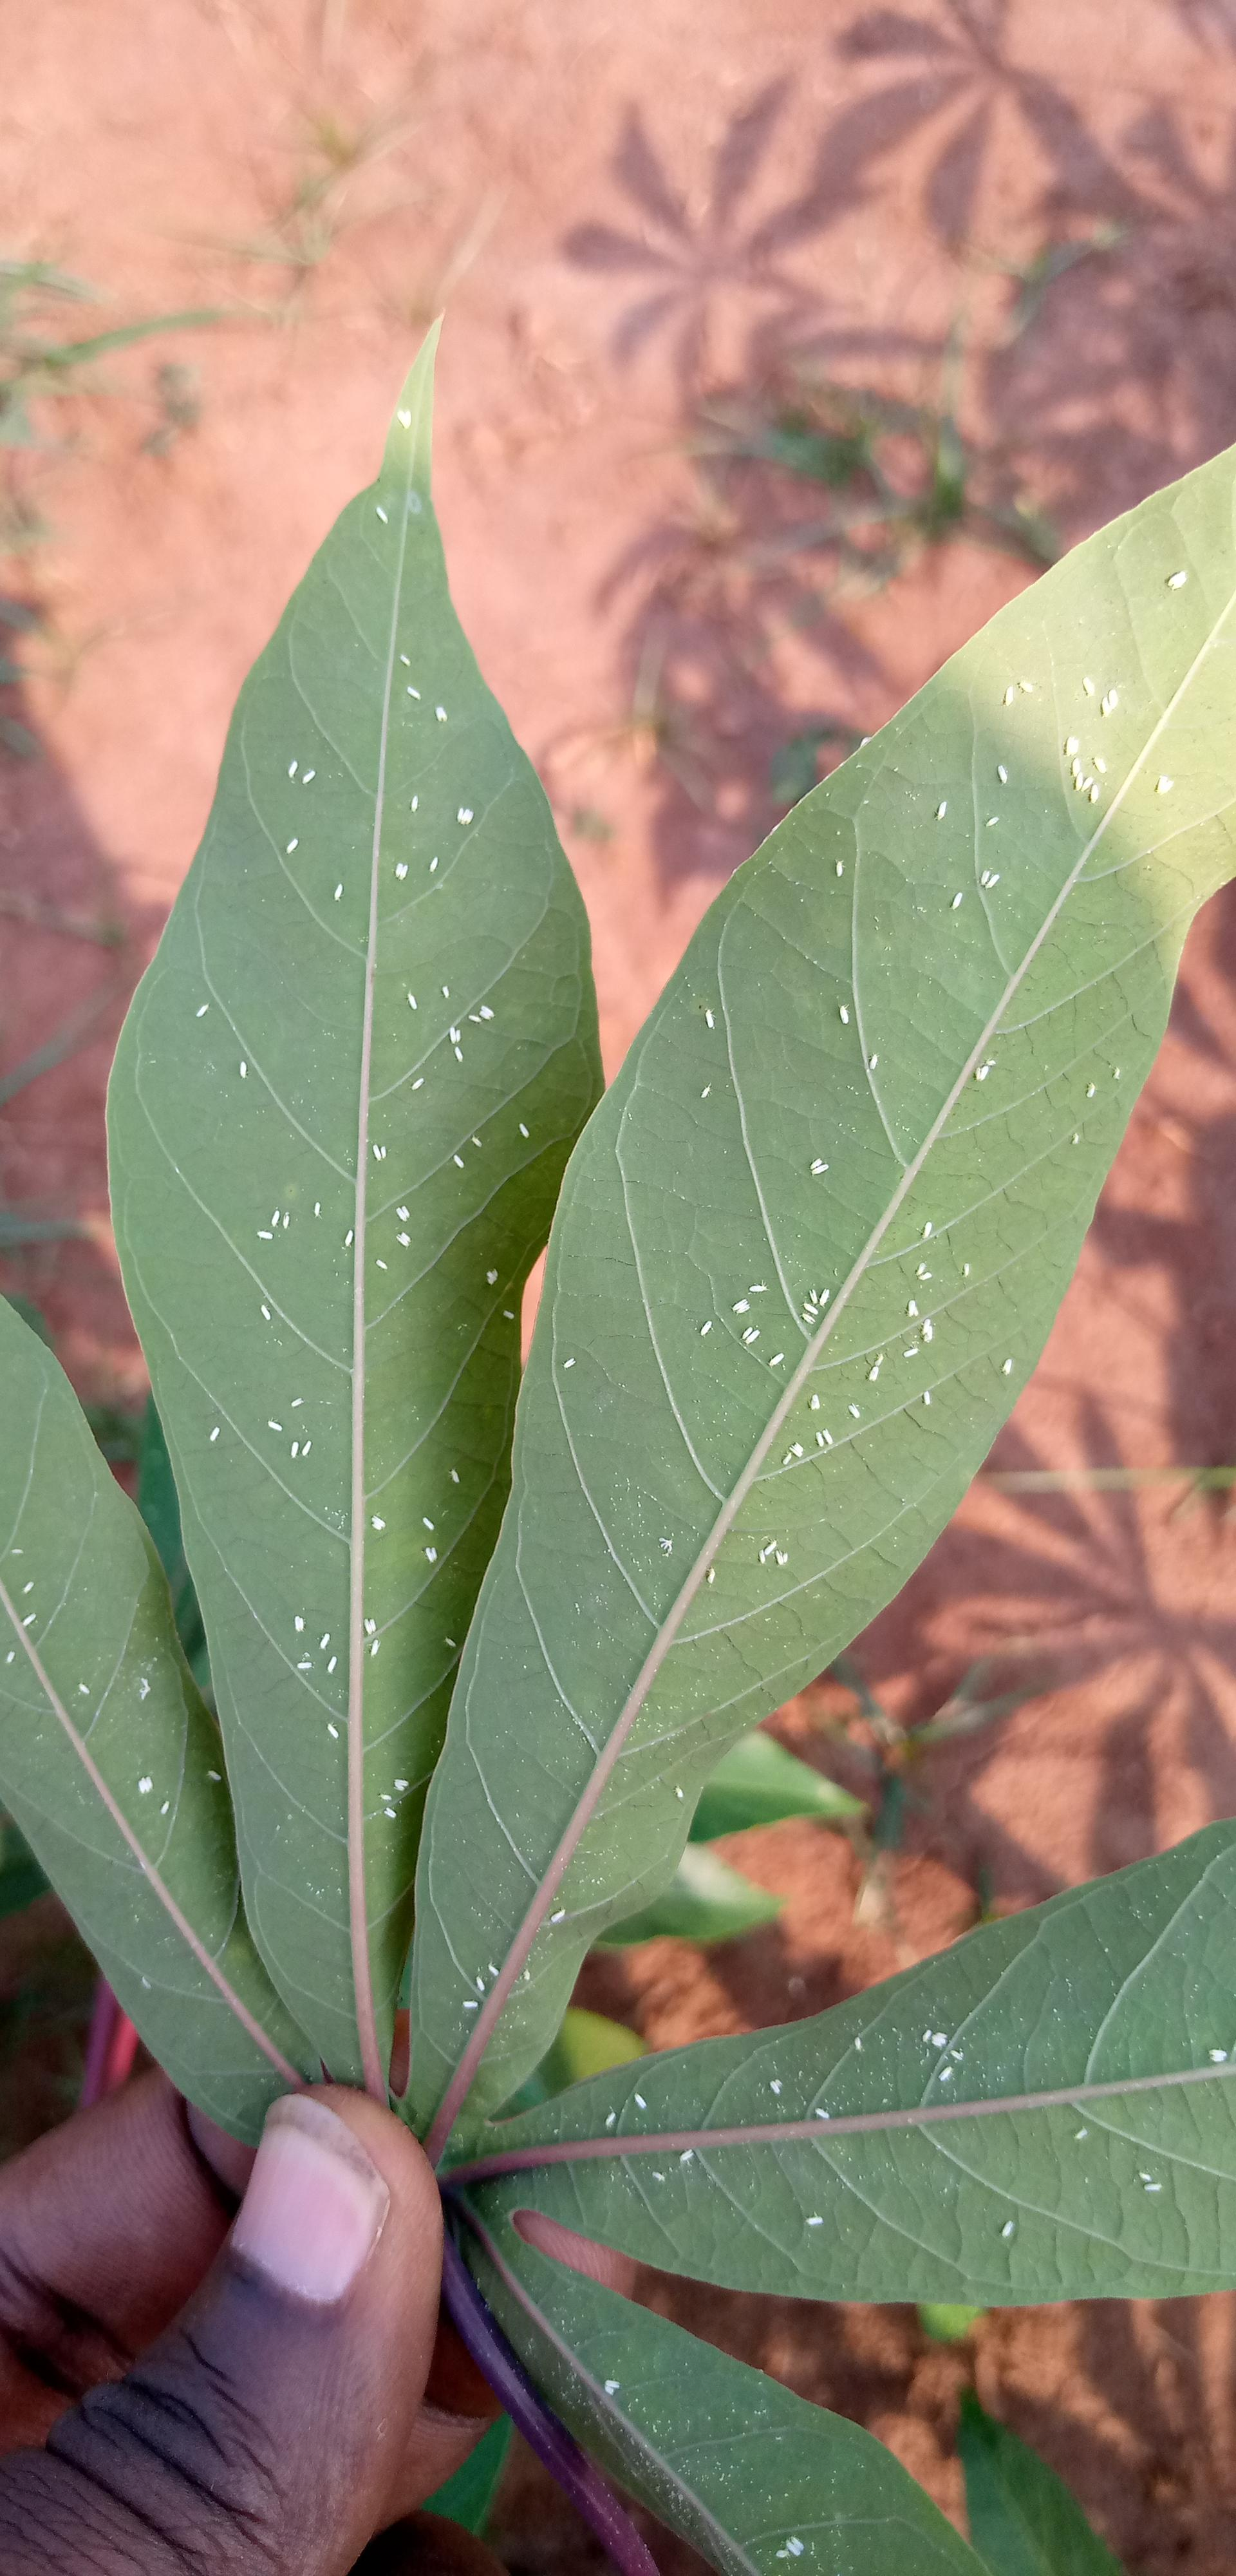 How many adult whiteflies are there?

182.